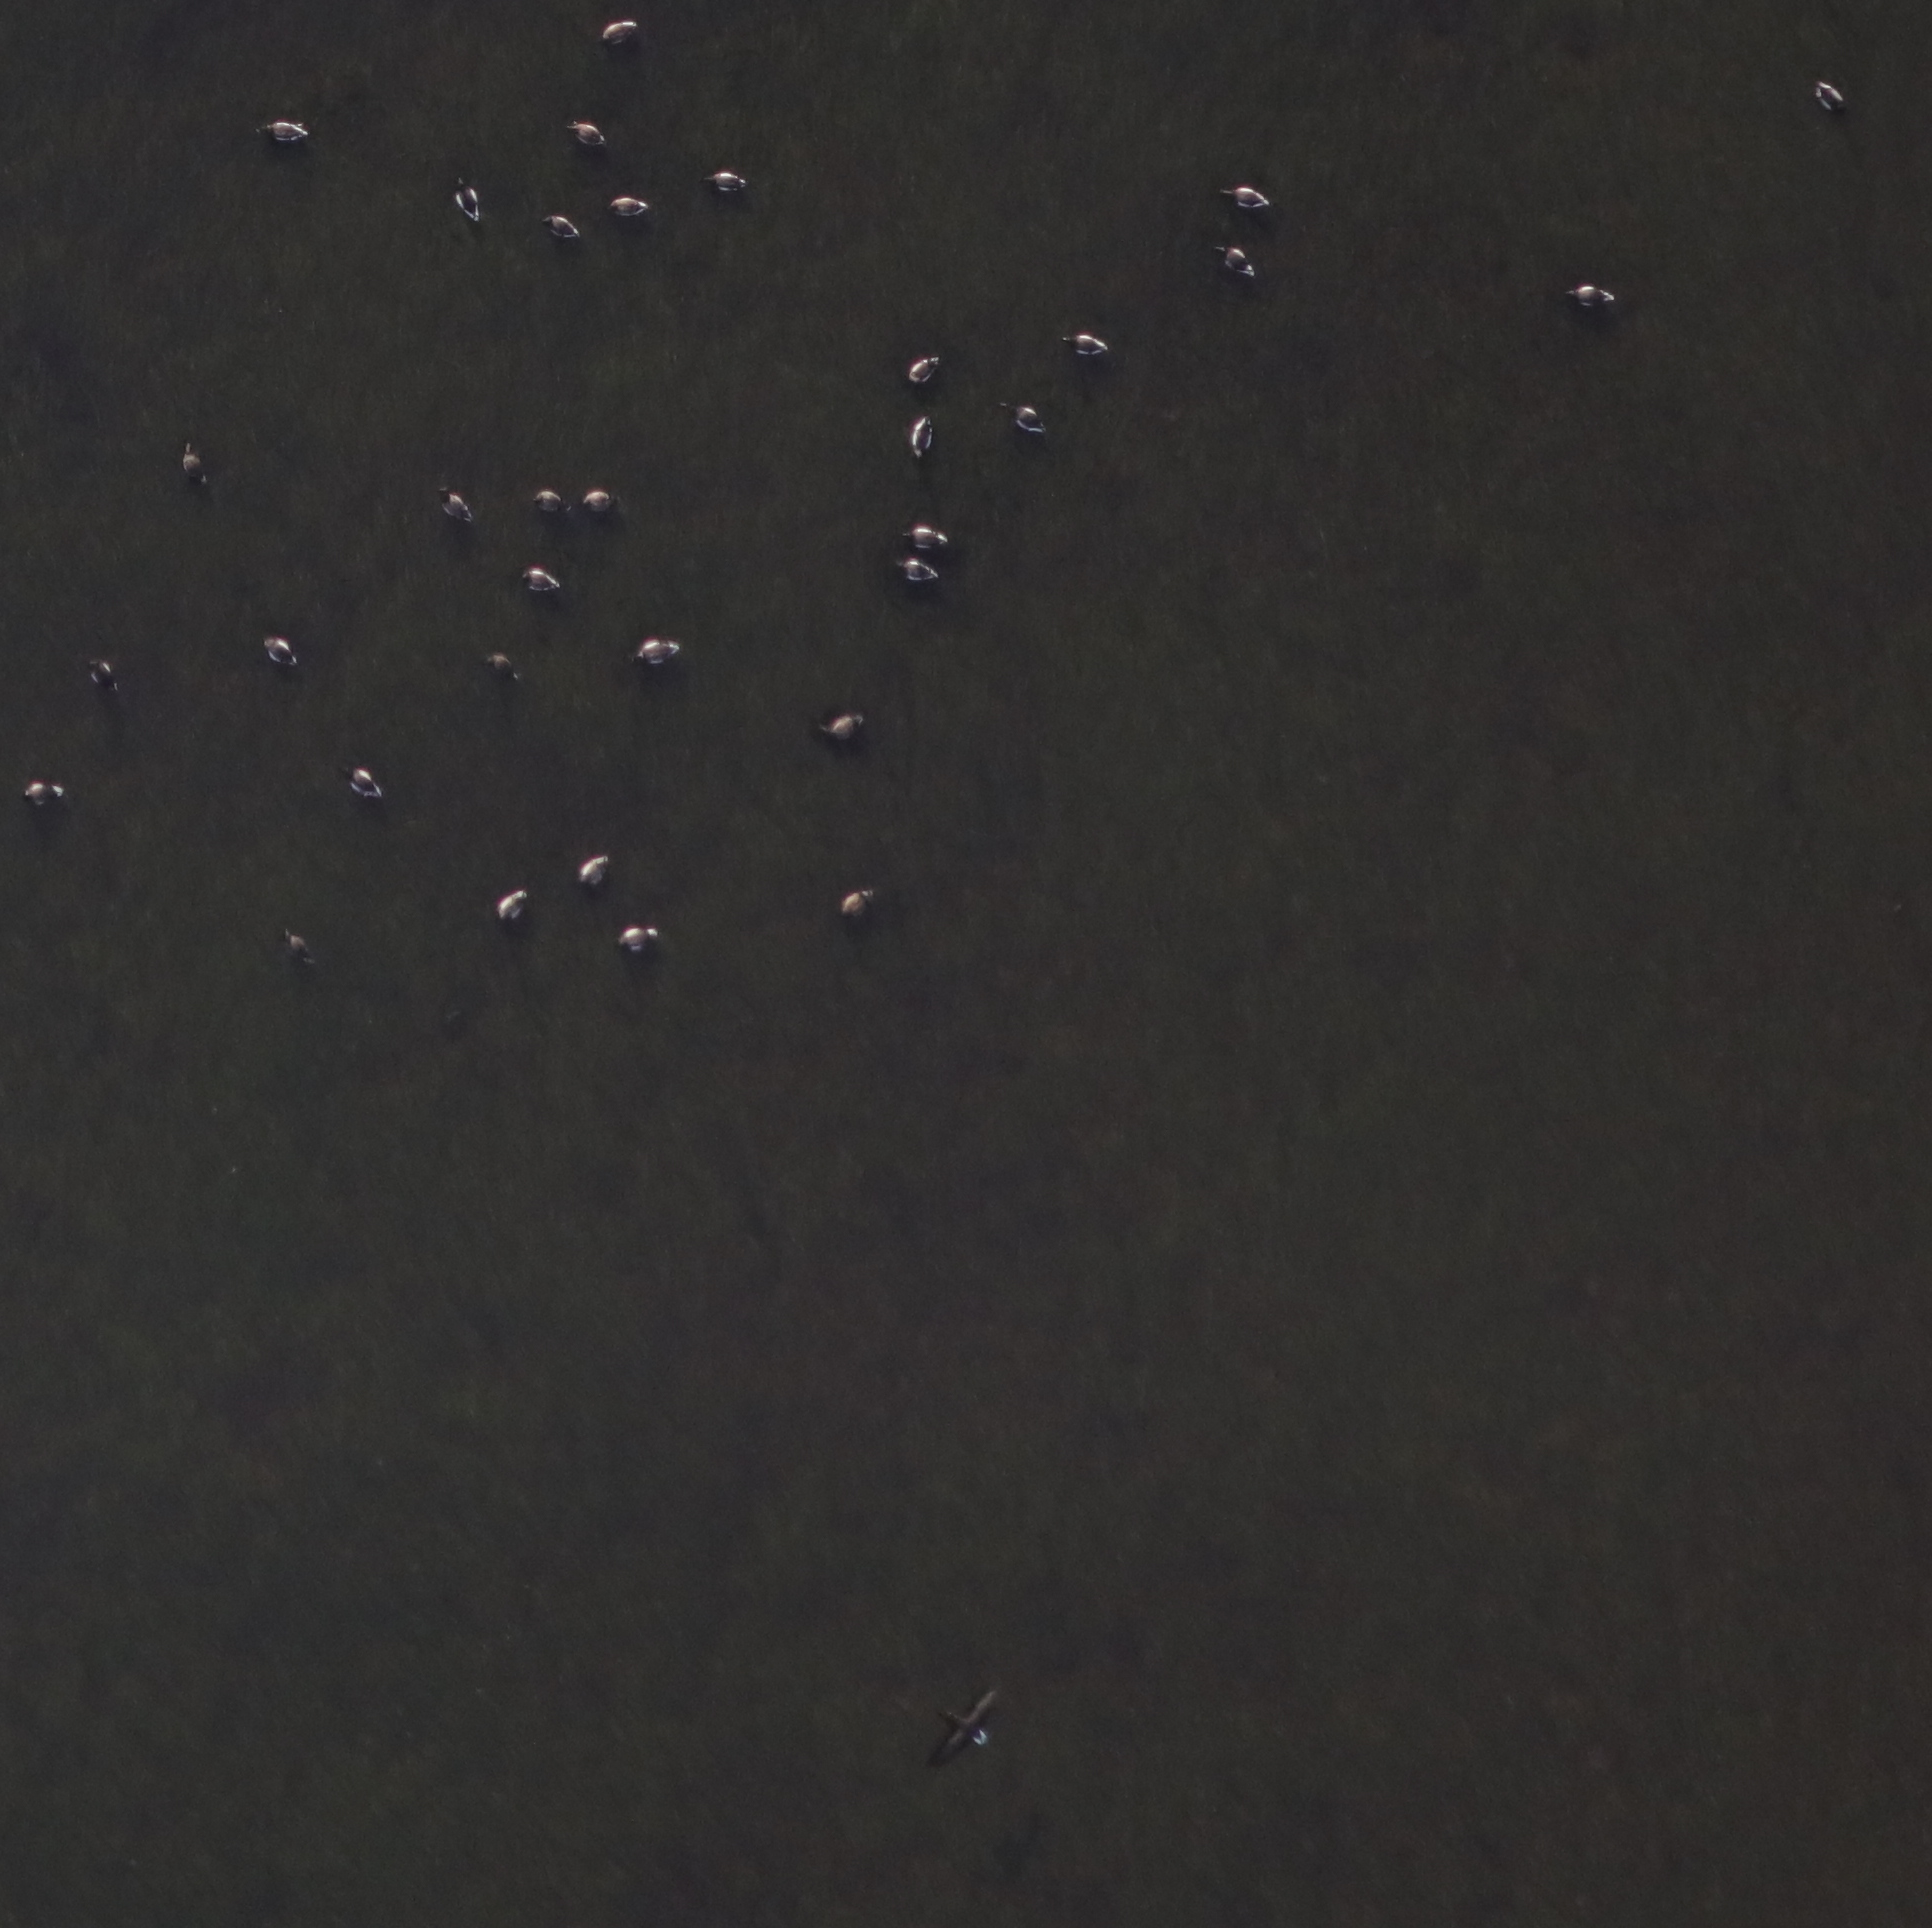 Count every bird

35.